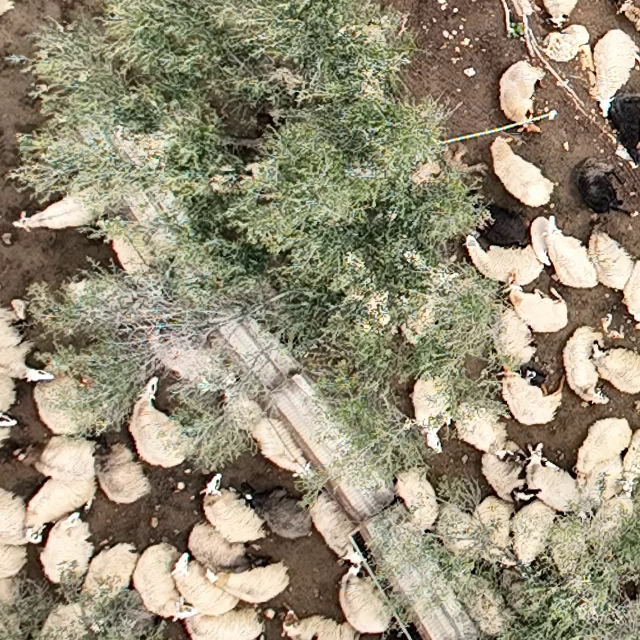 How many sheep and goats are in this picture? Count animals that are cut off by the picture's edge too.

61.